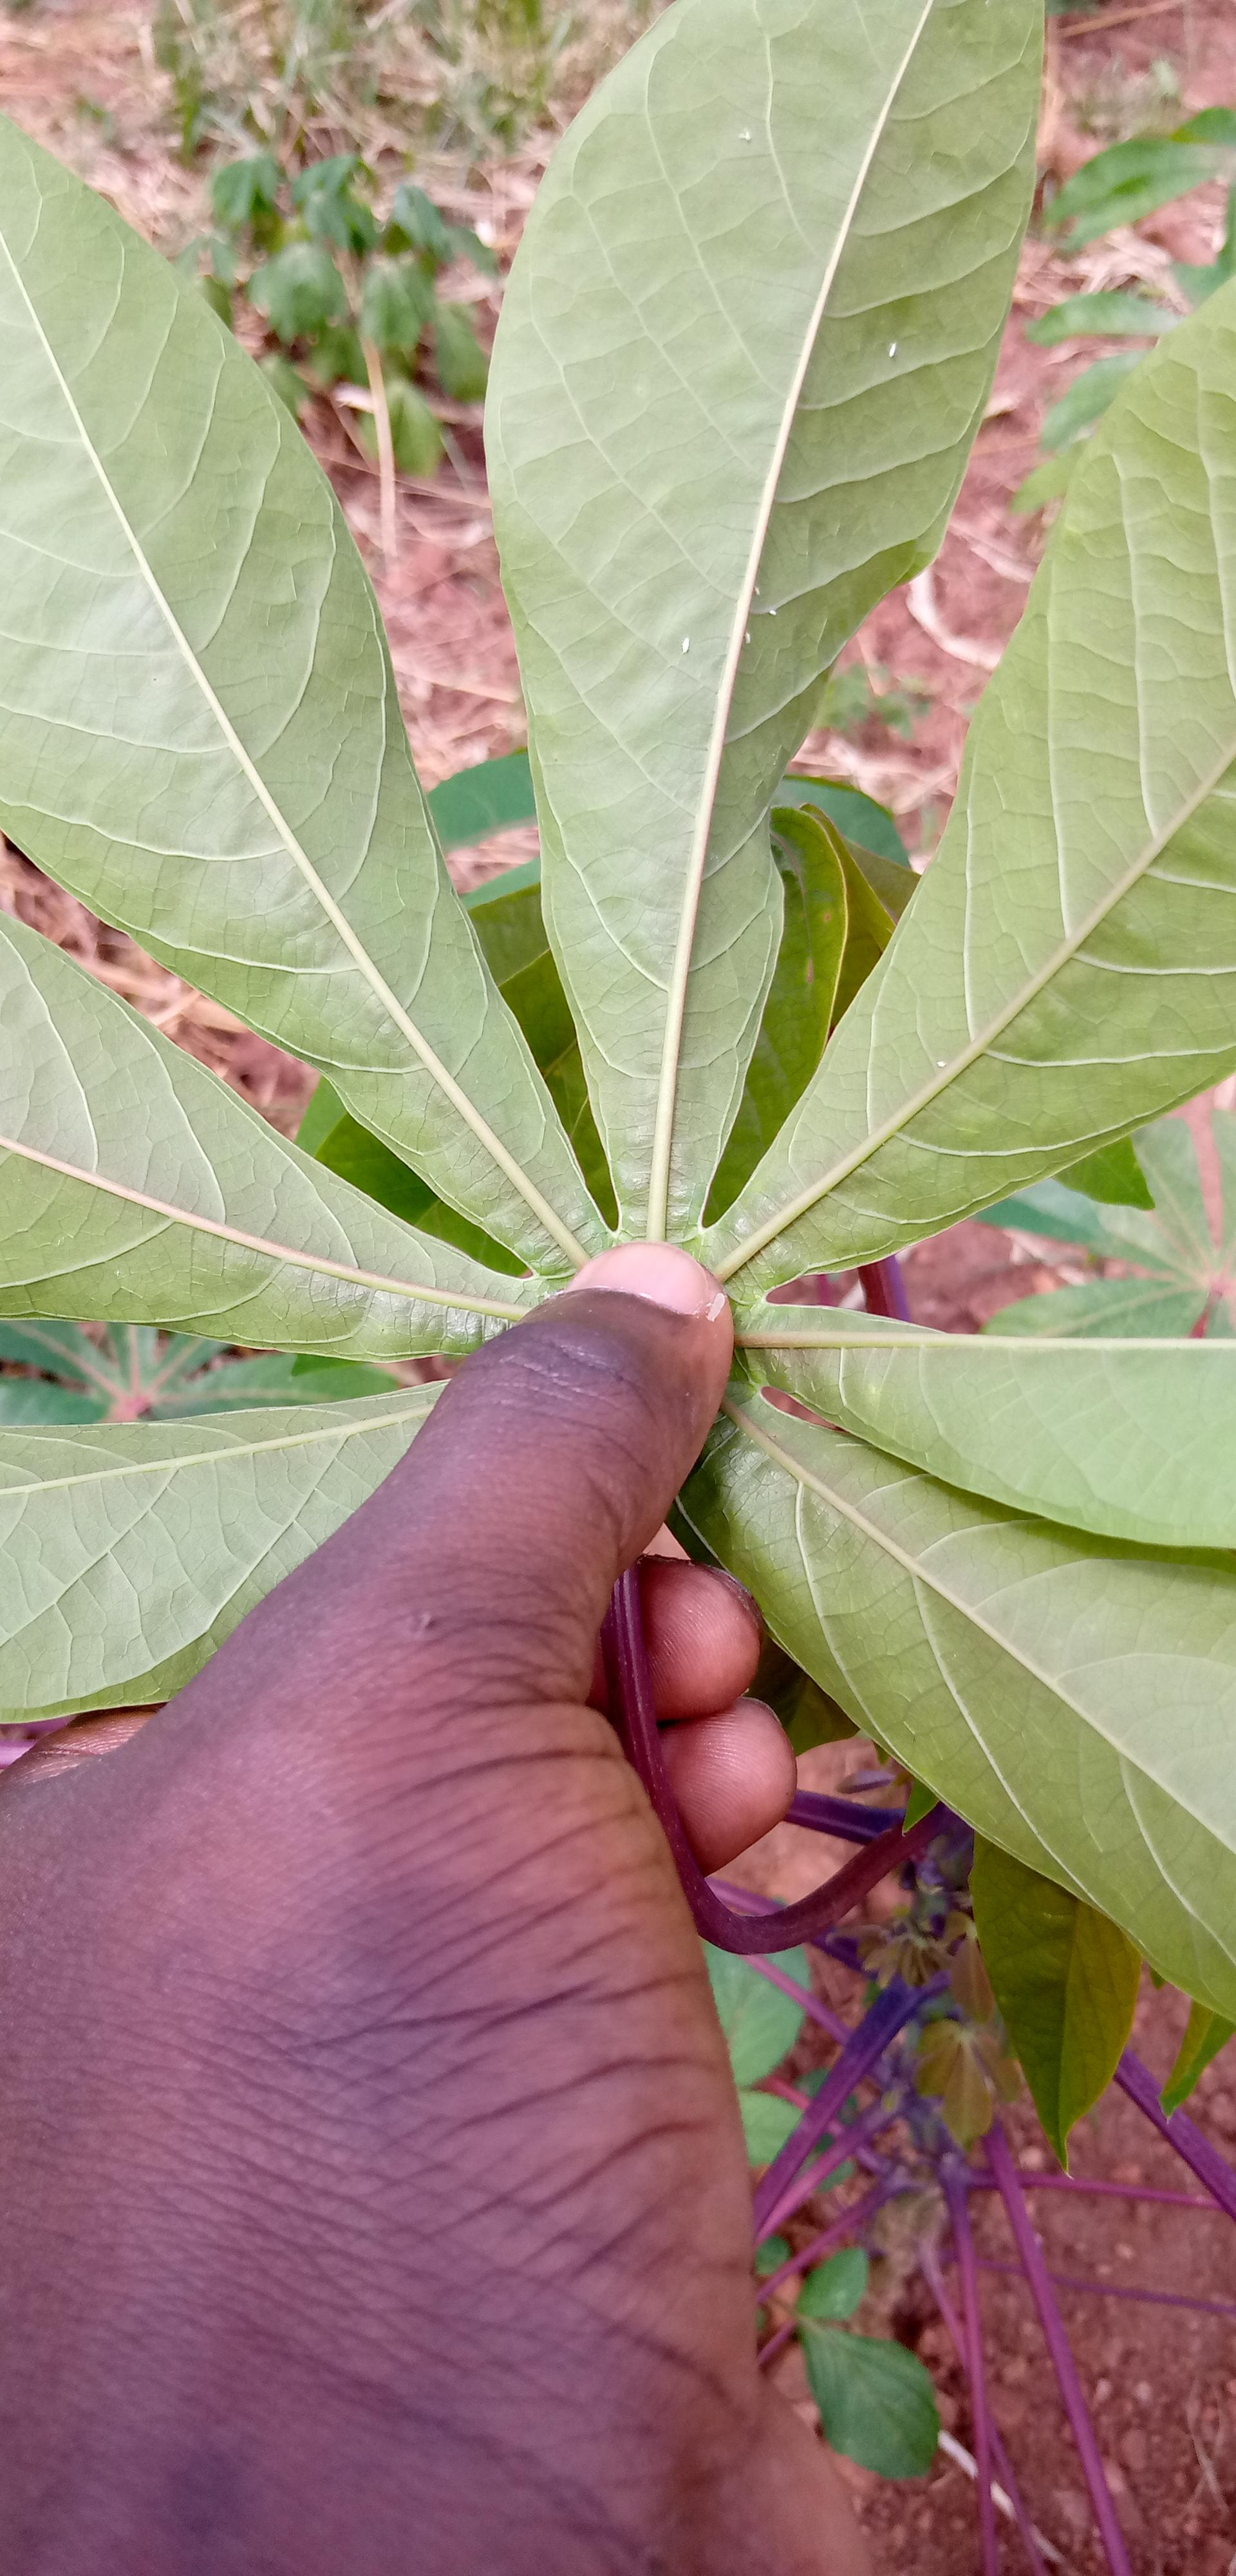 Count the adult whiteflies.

7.